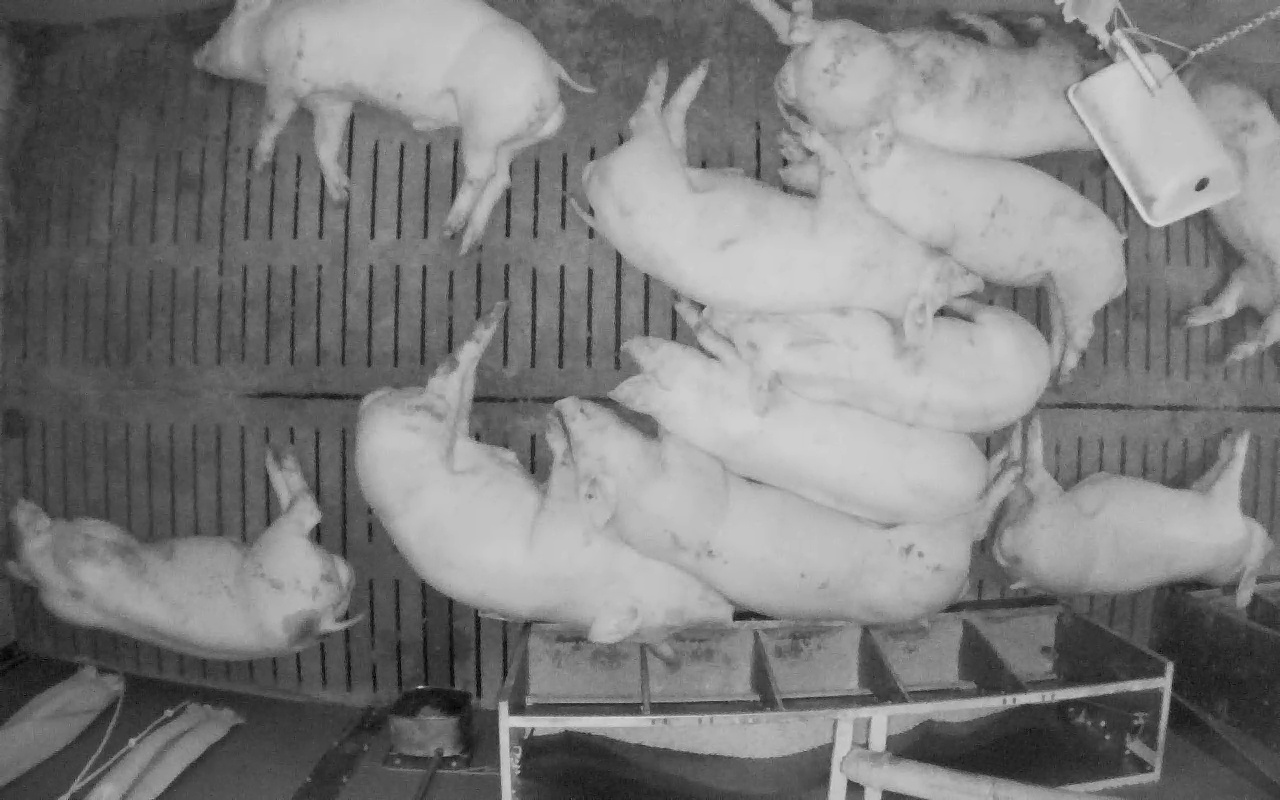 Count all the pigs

11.